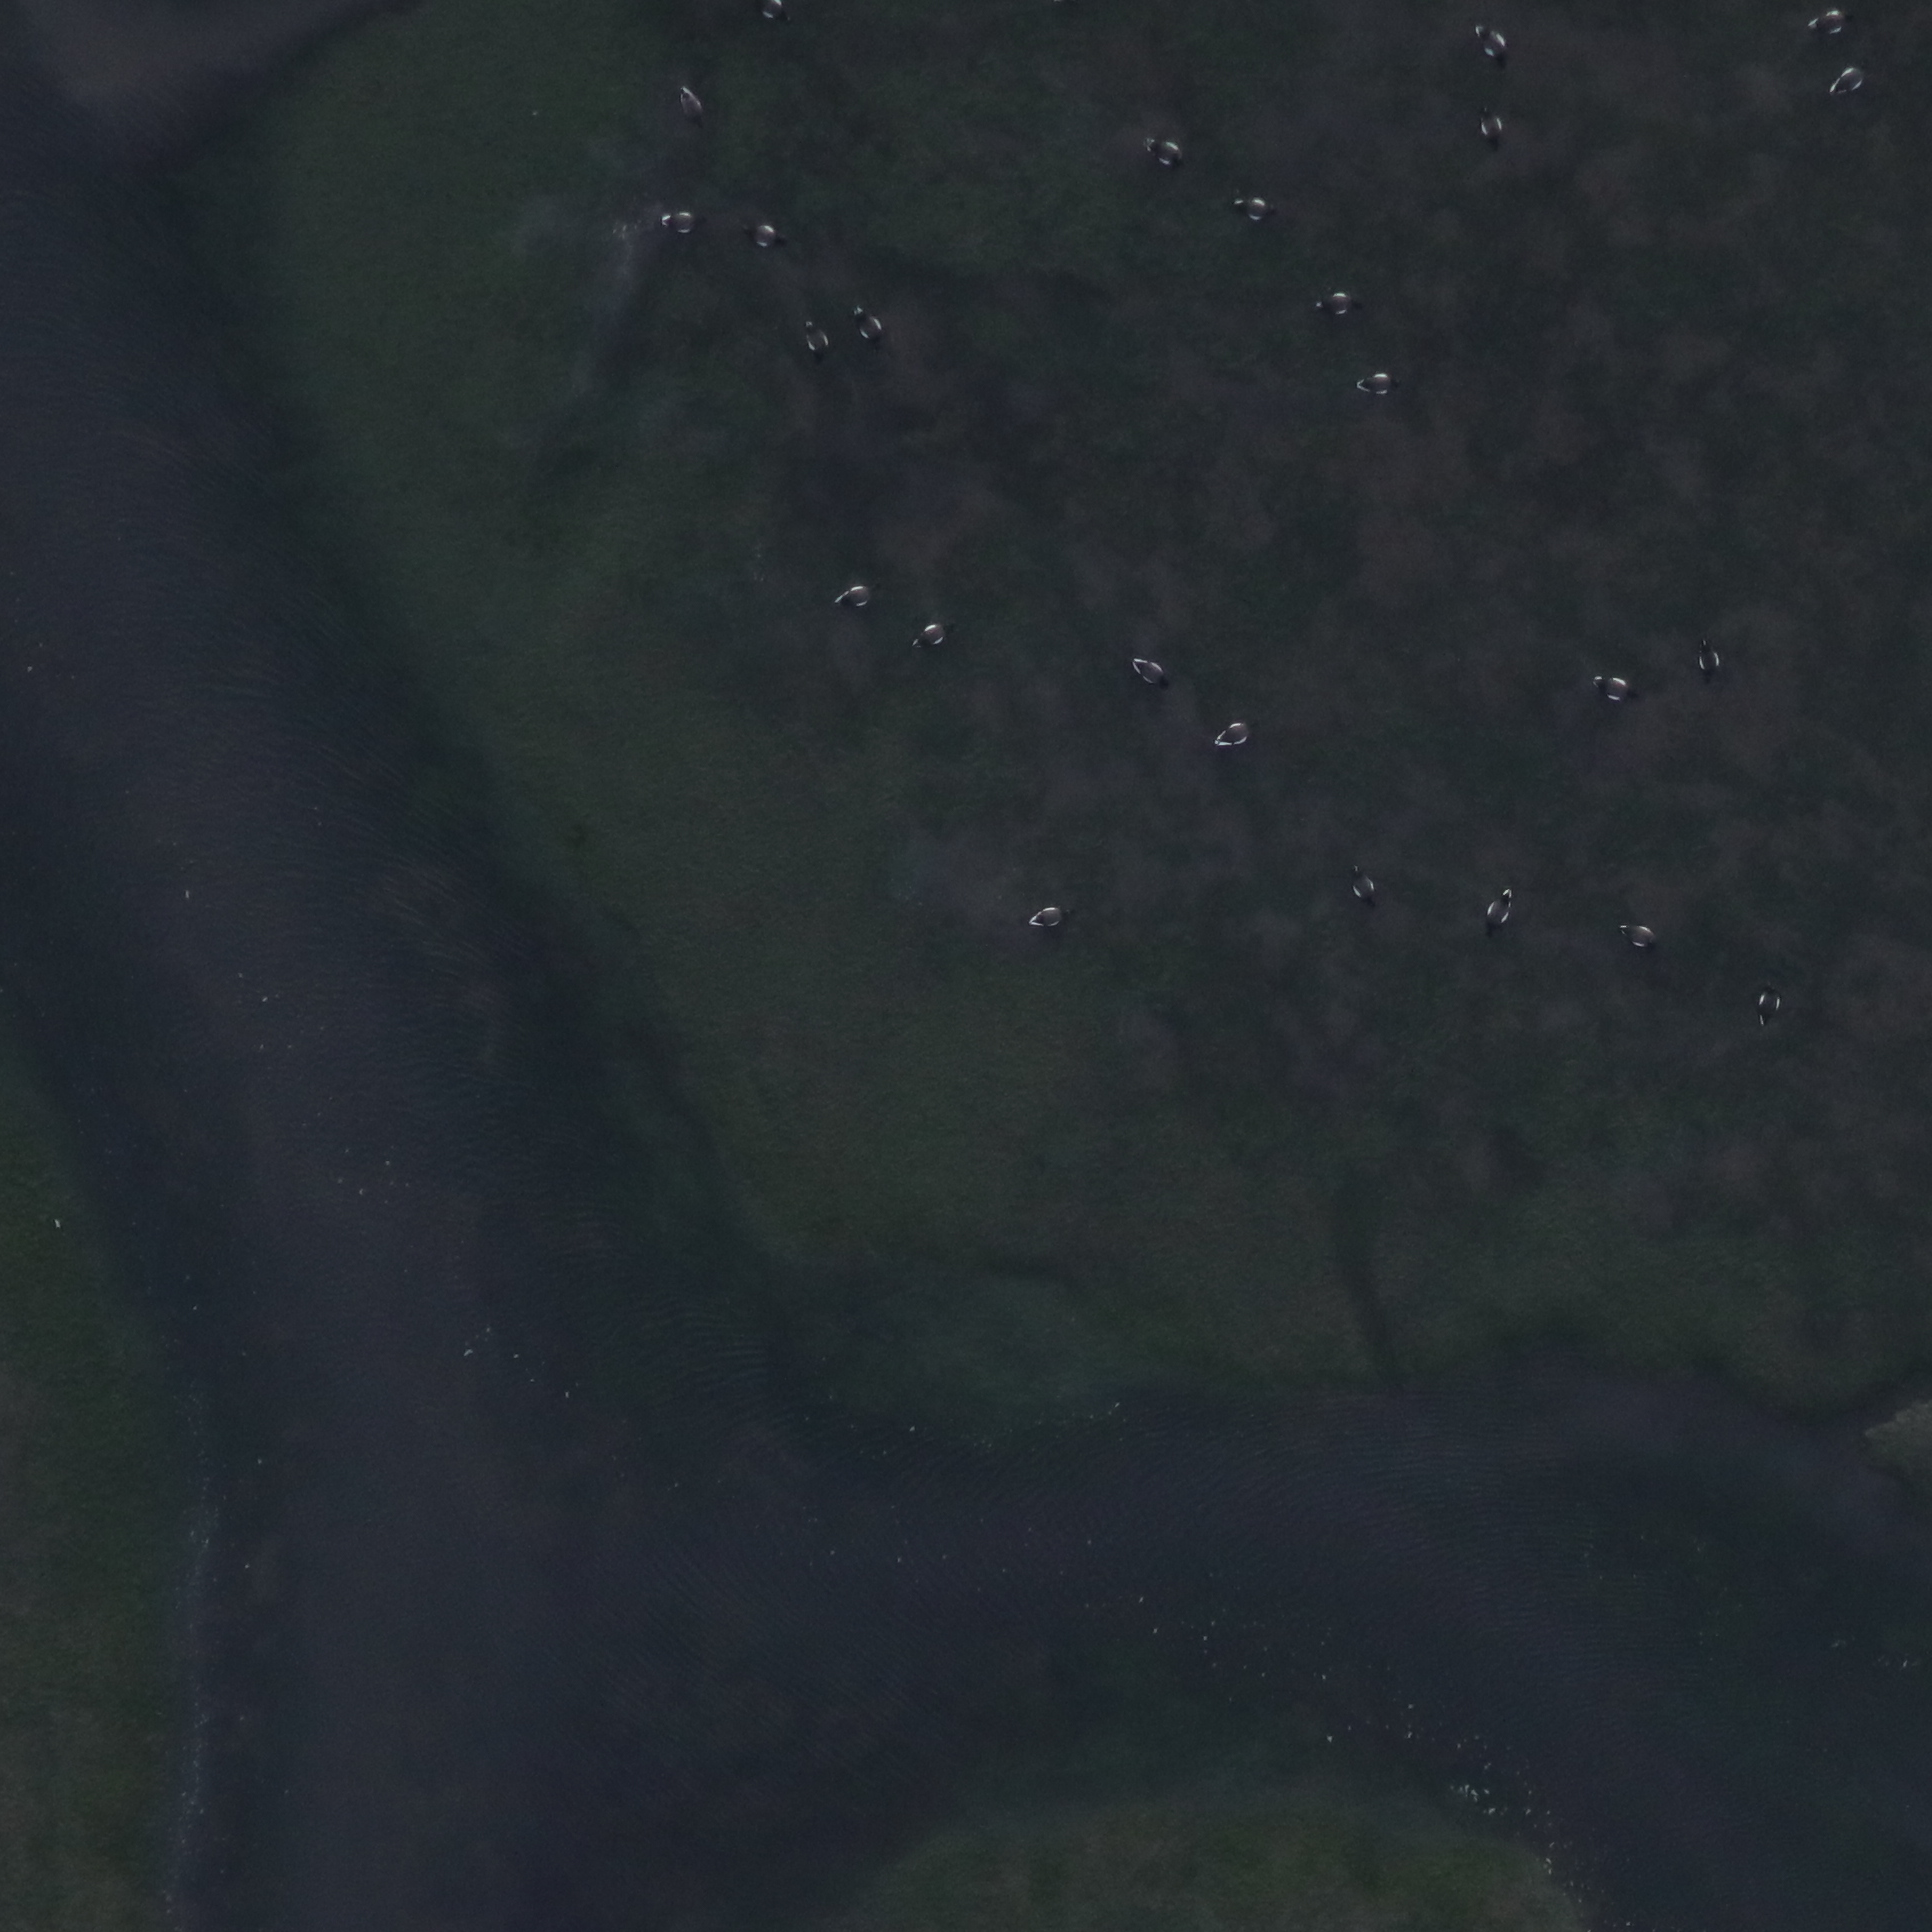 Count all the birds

25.